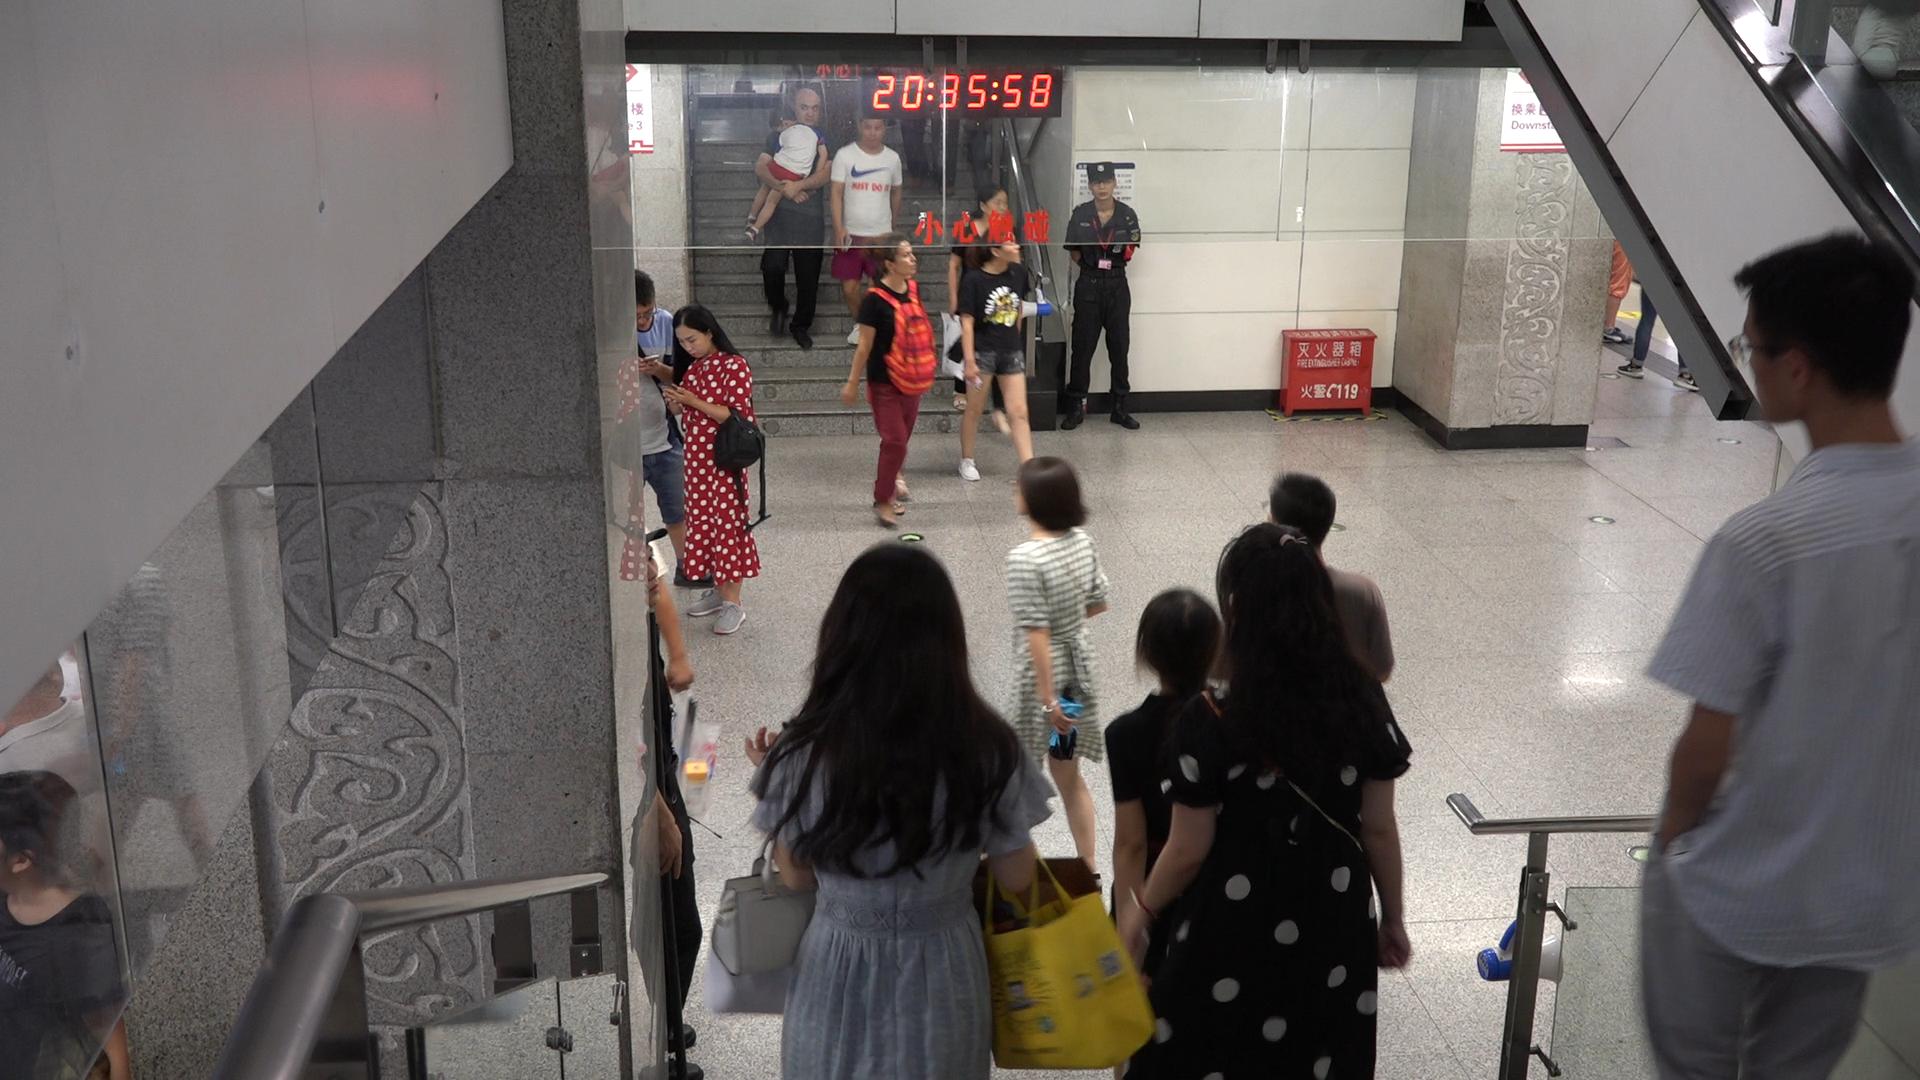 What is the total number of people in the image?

18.